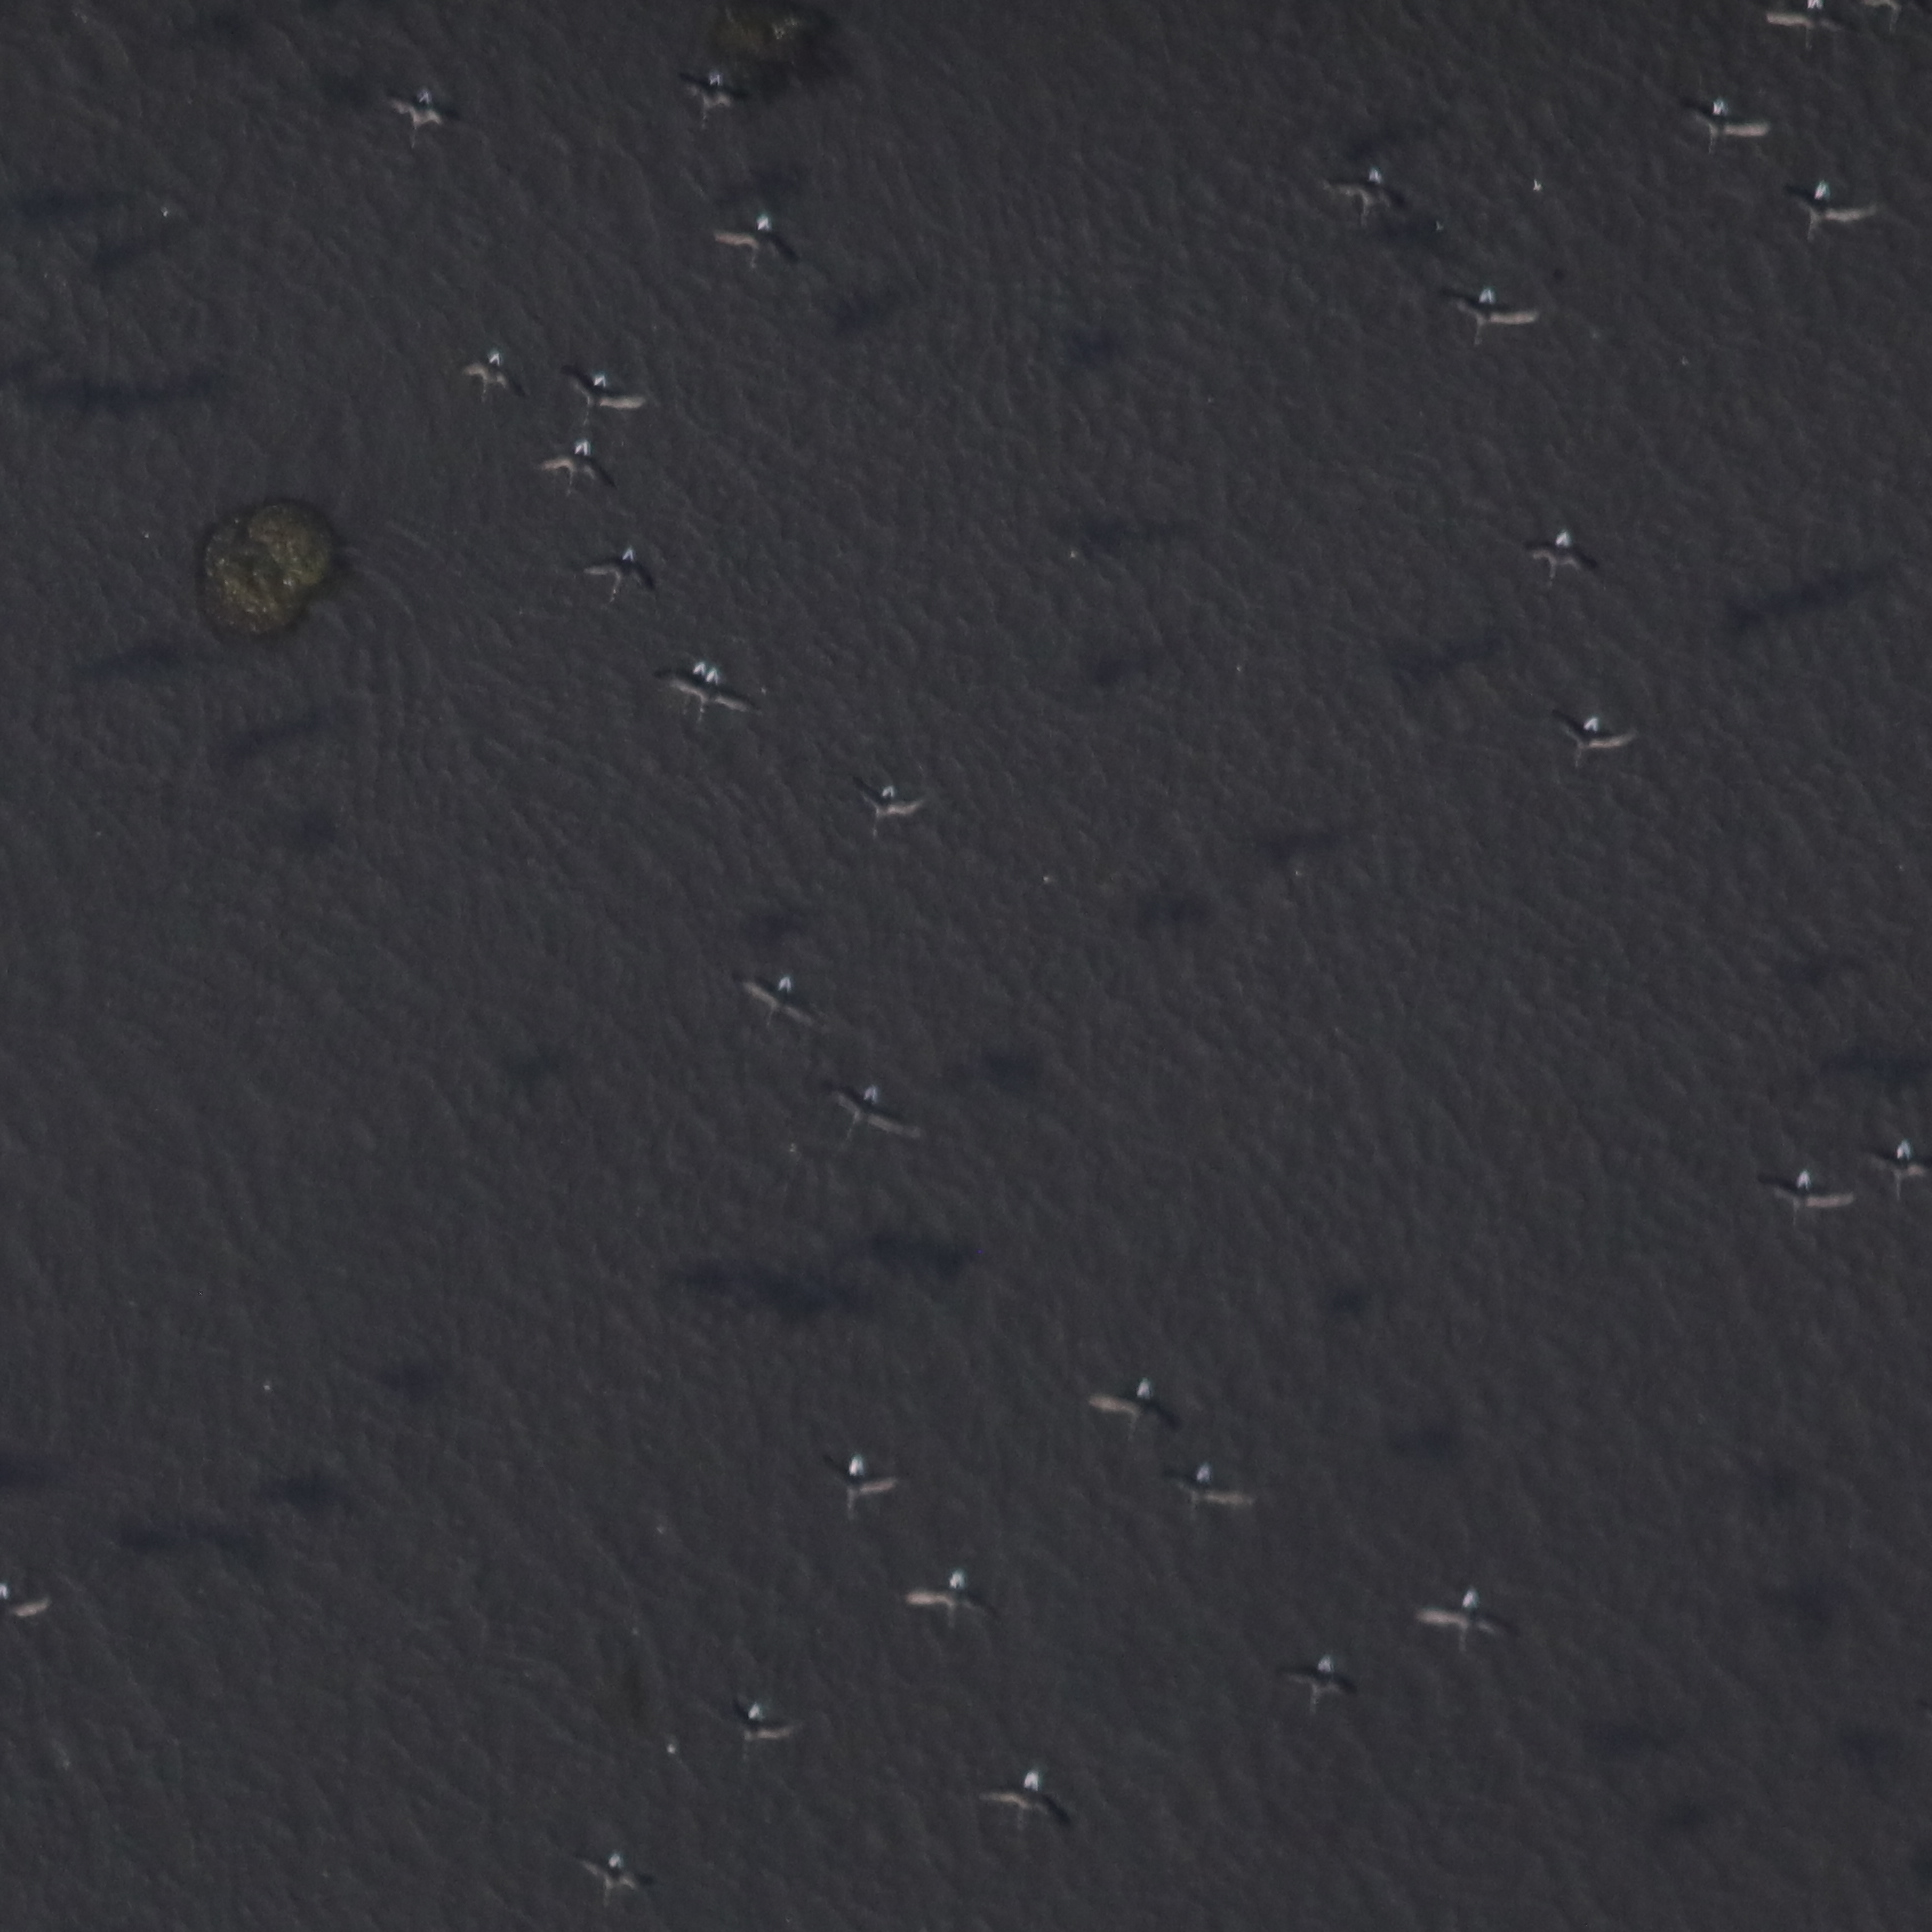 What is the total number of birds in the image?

30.